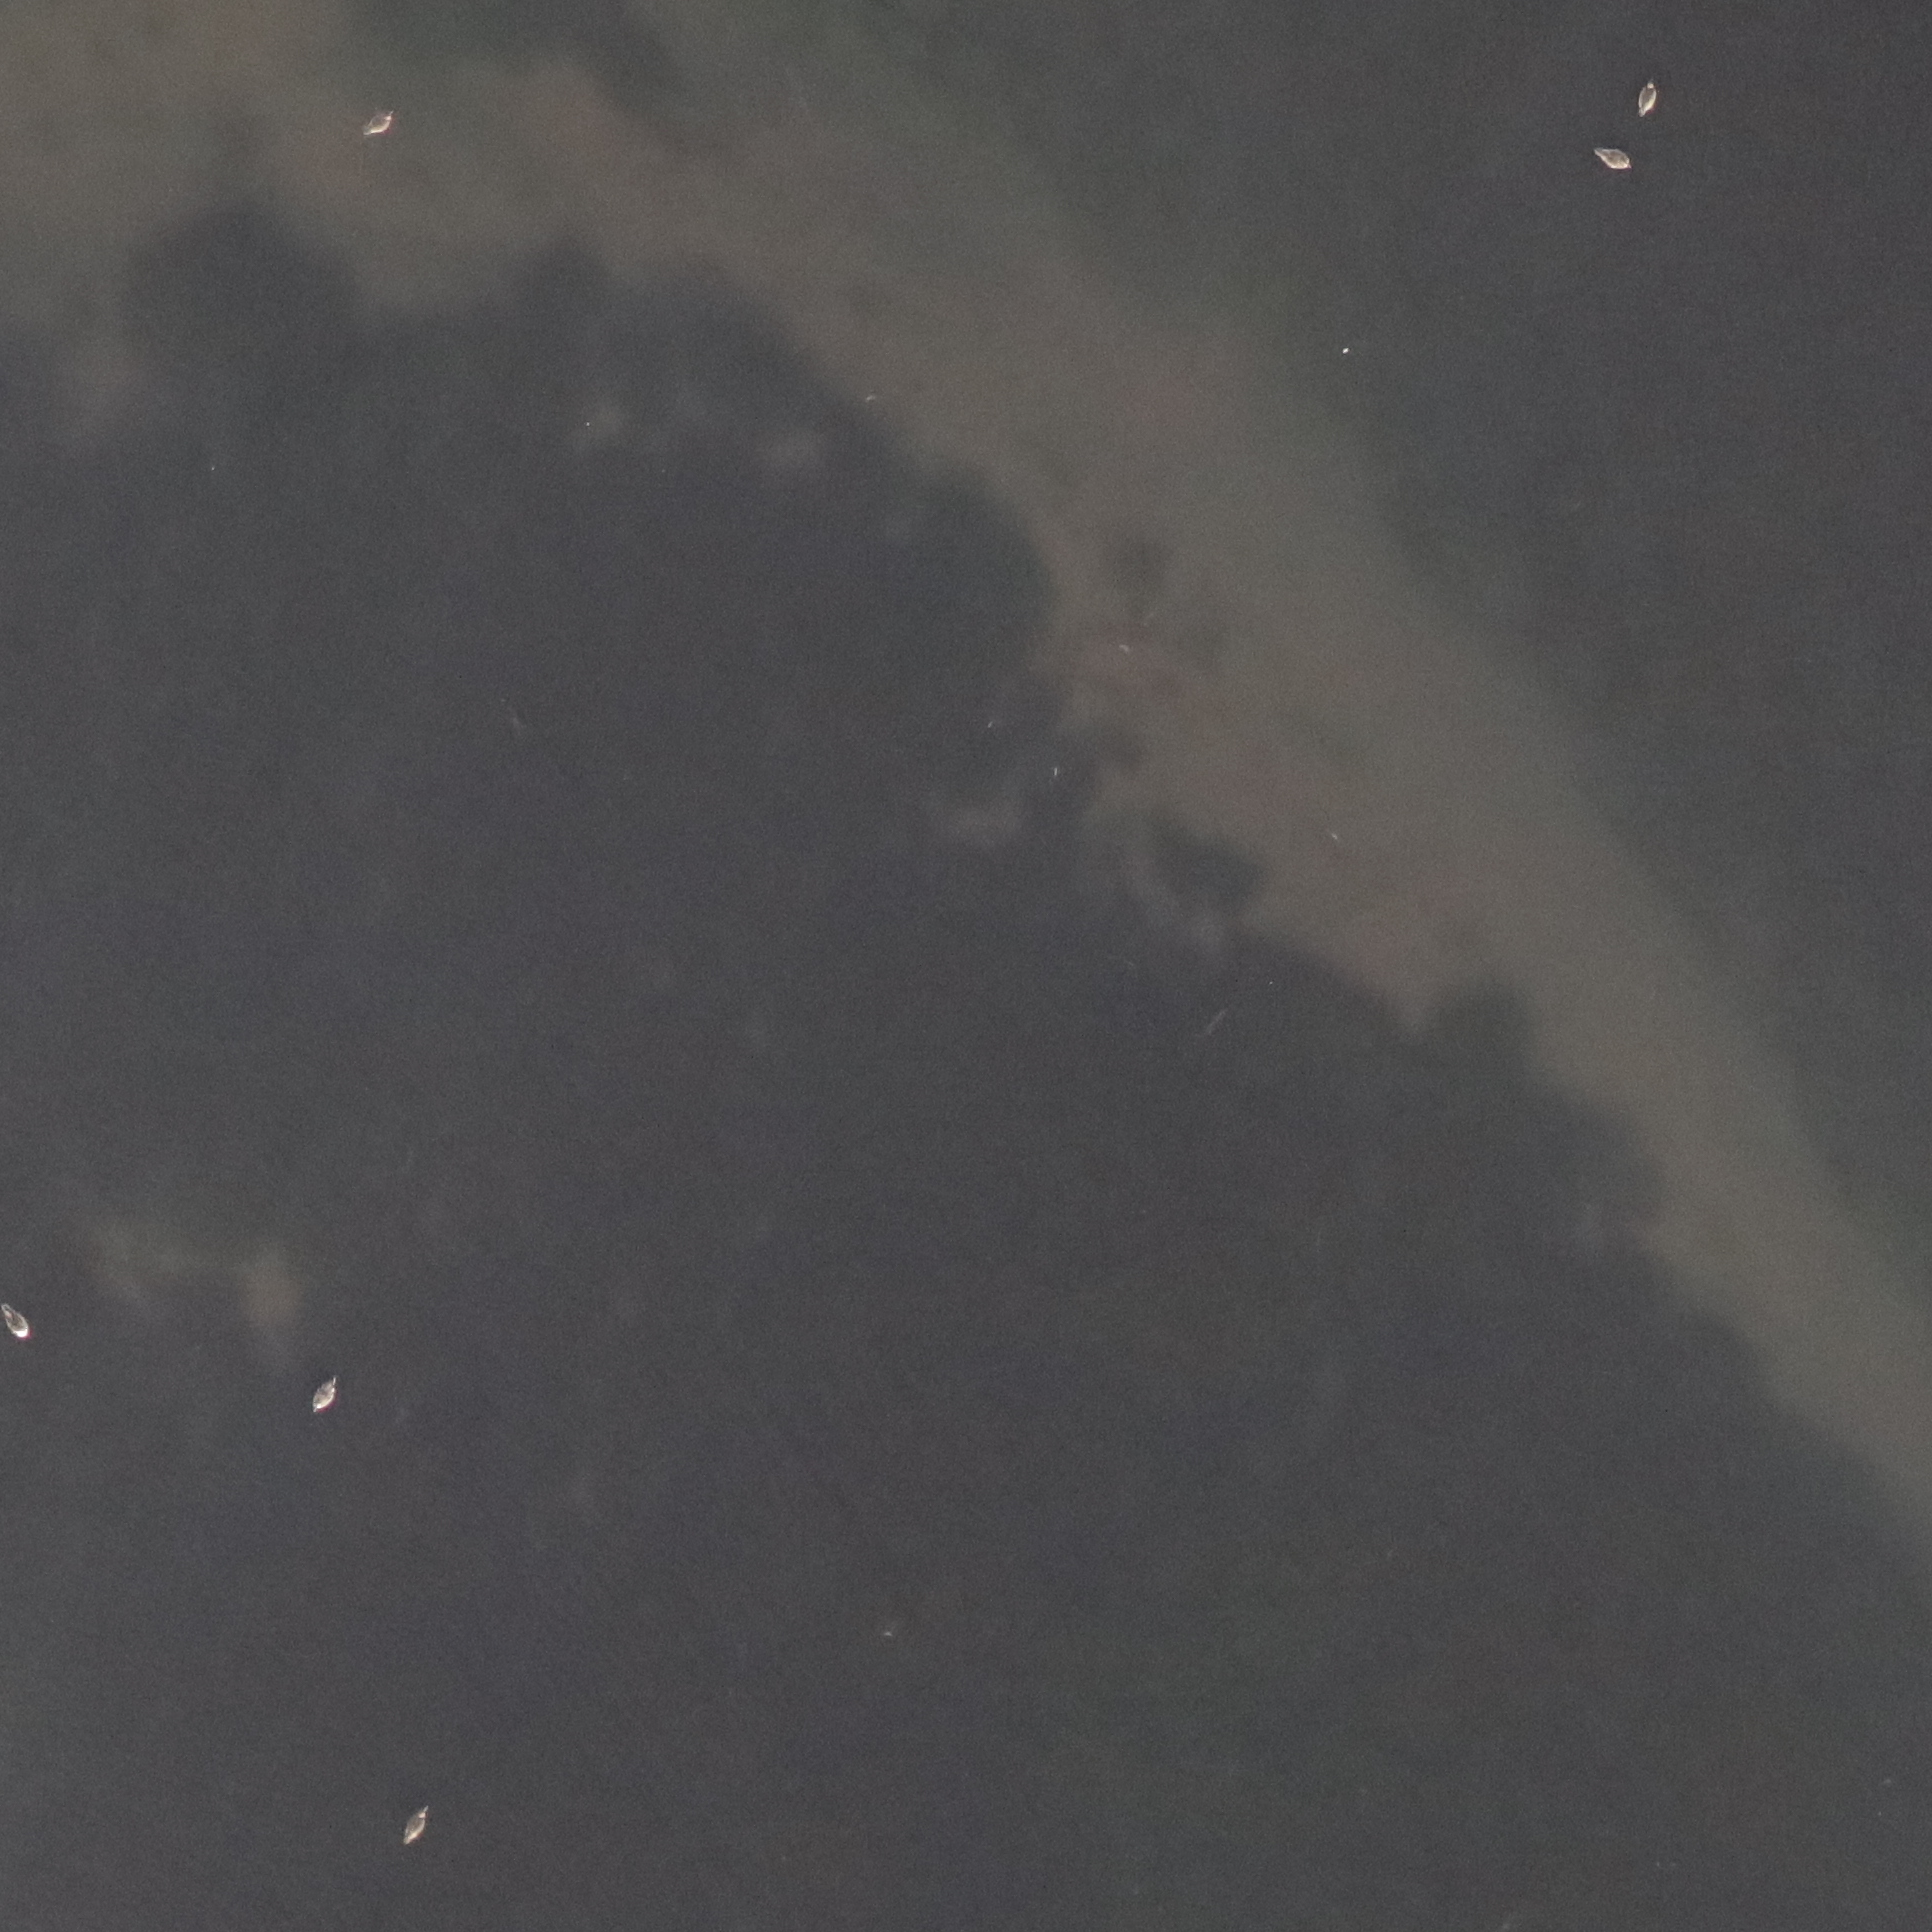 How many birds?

6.